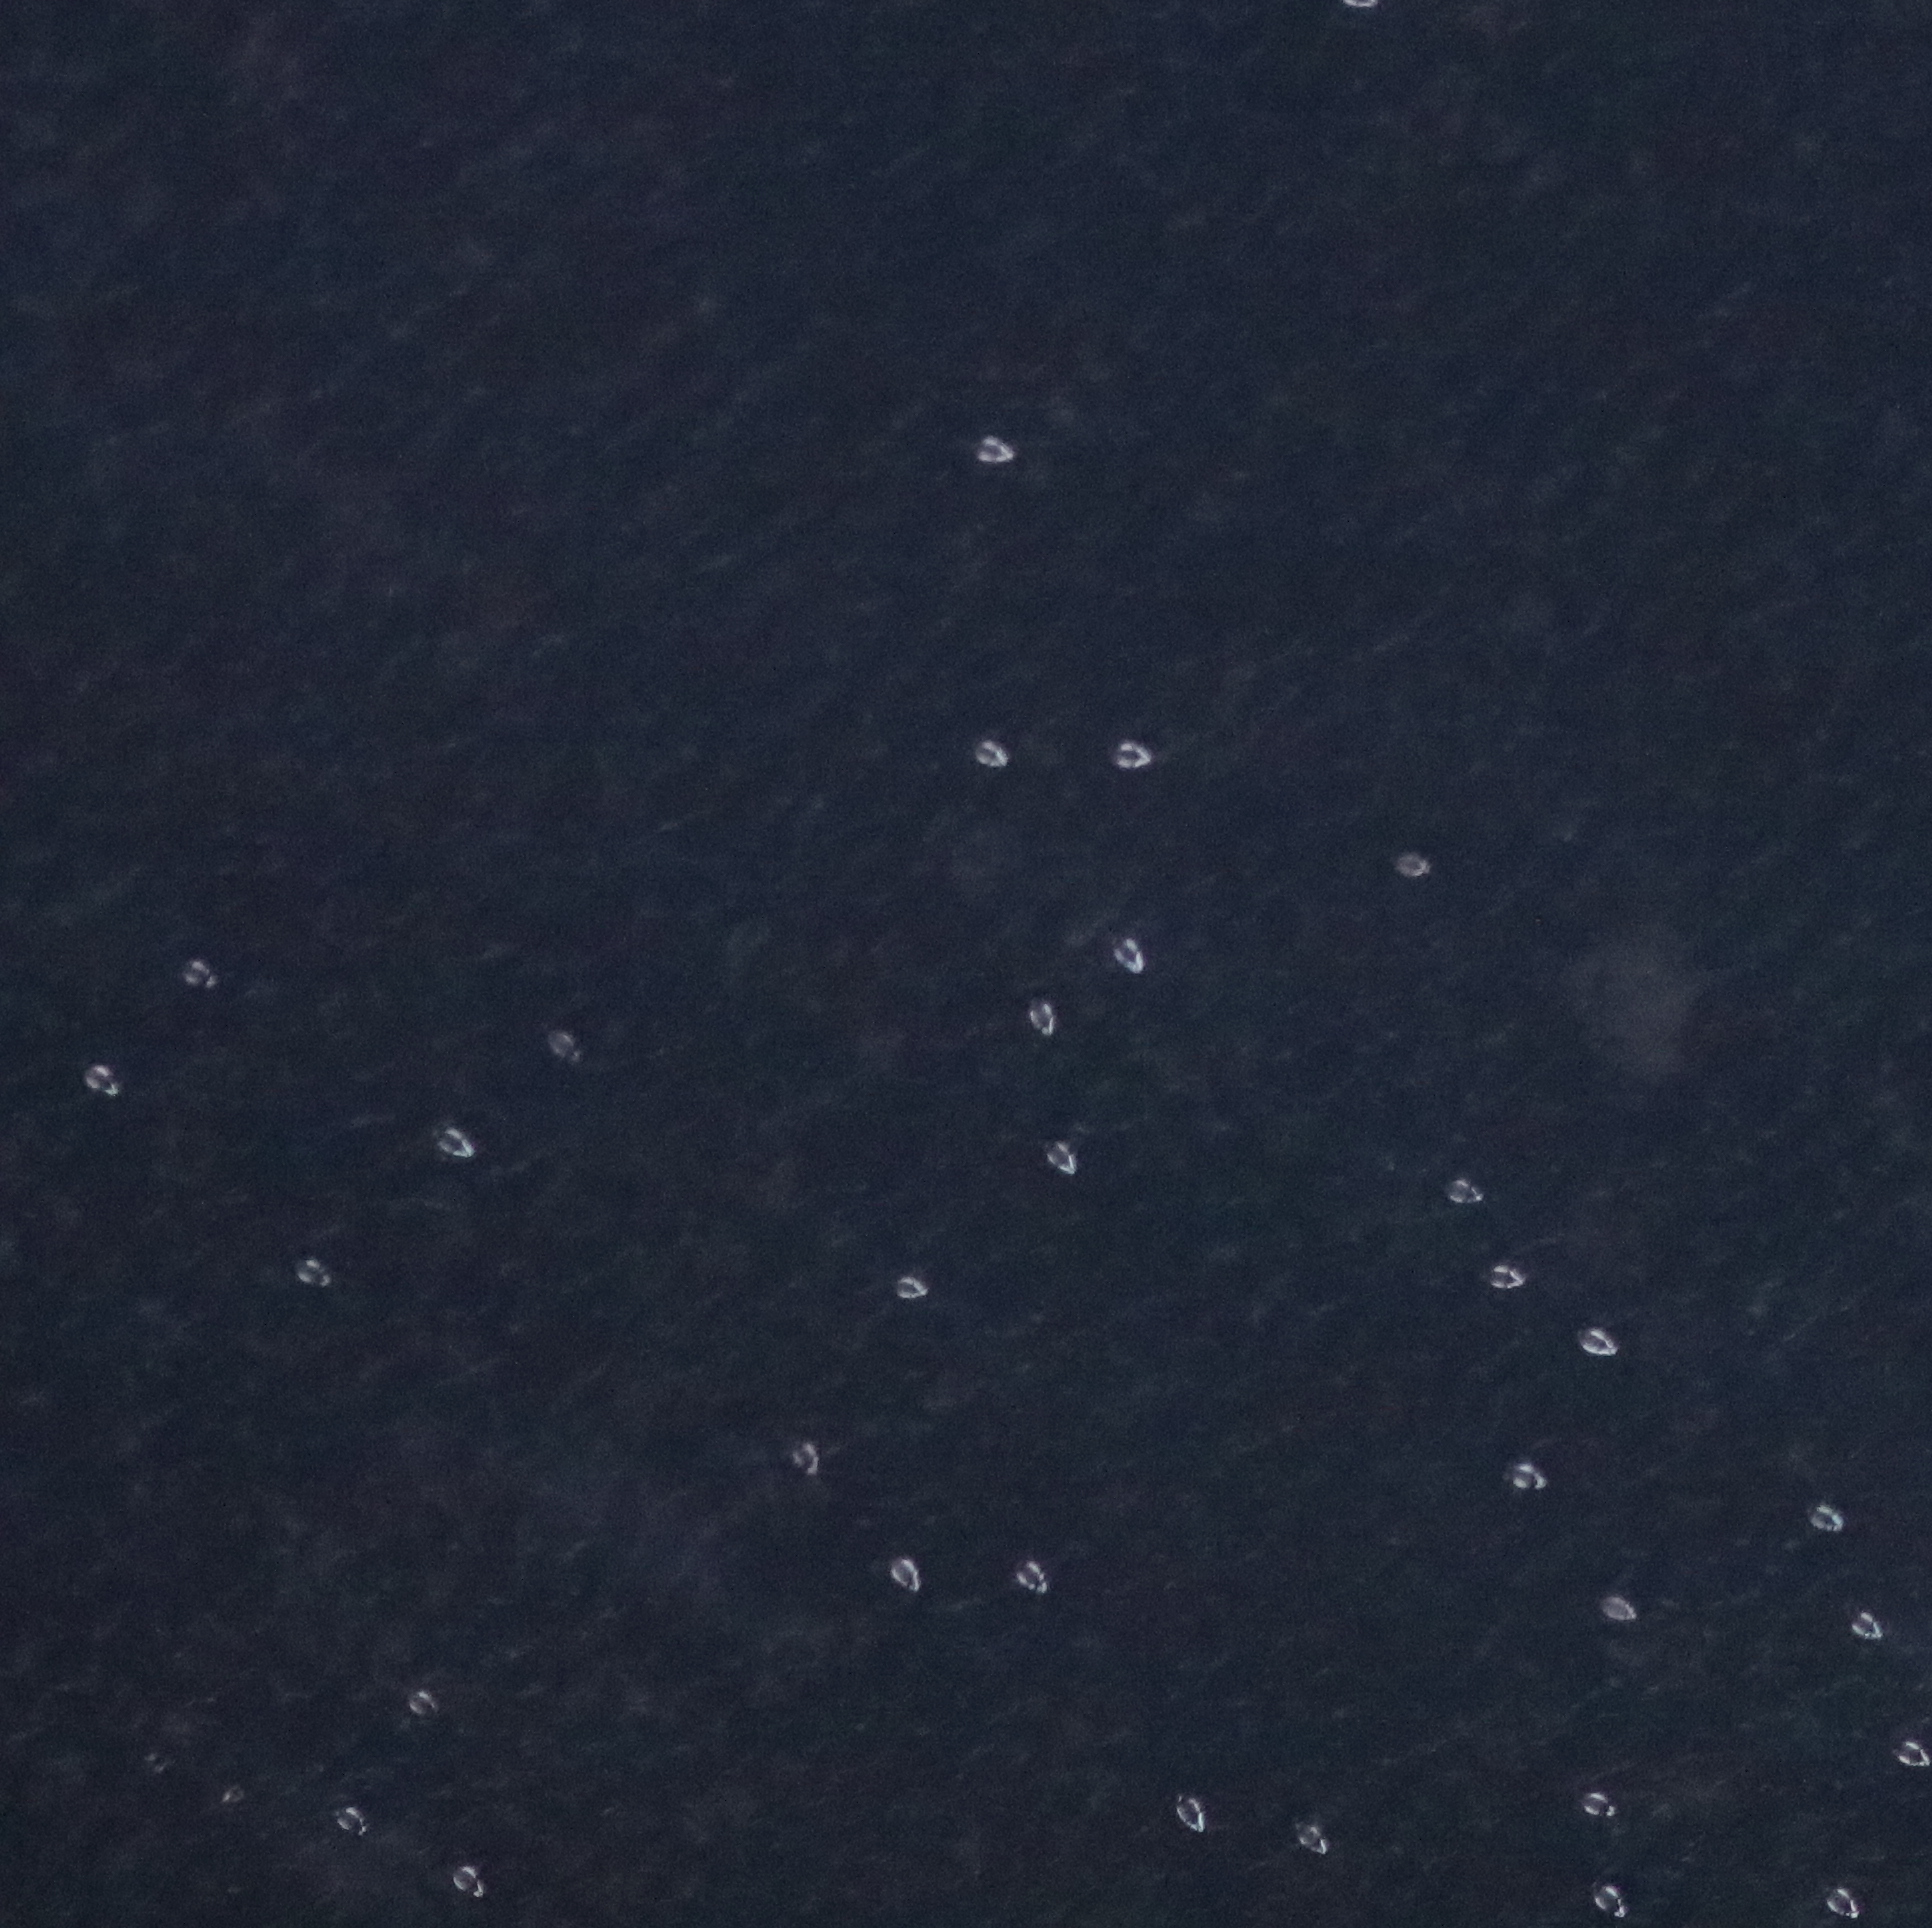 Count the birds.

32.